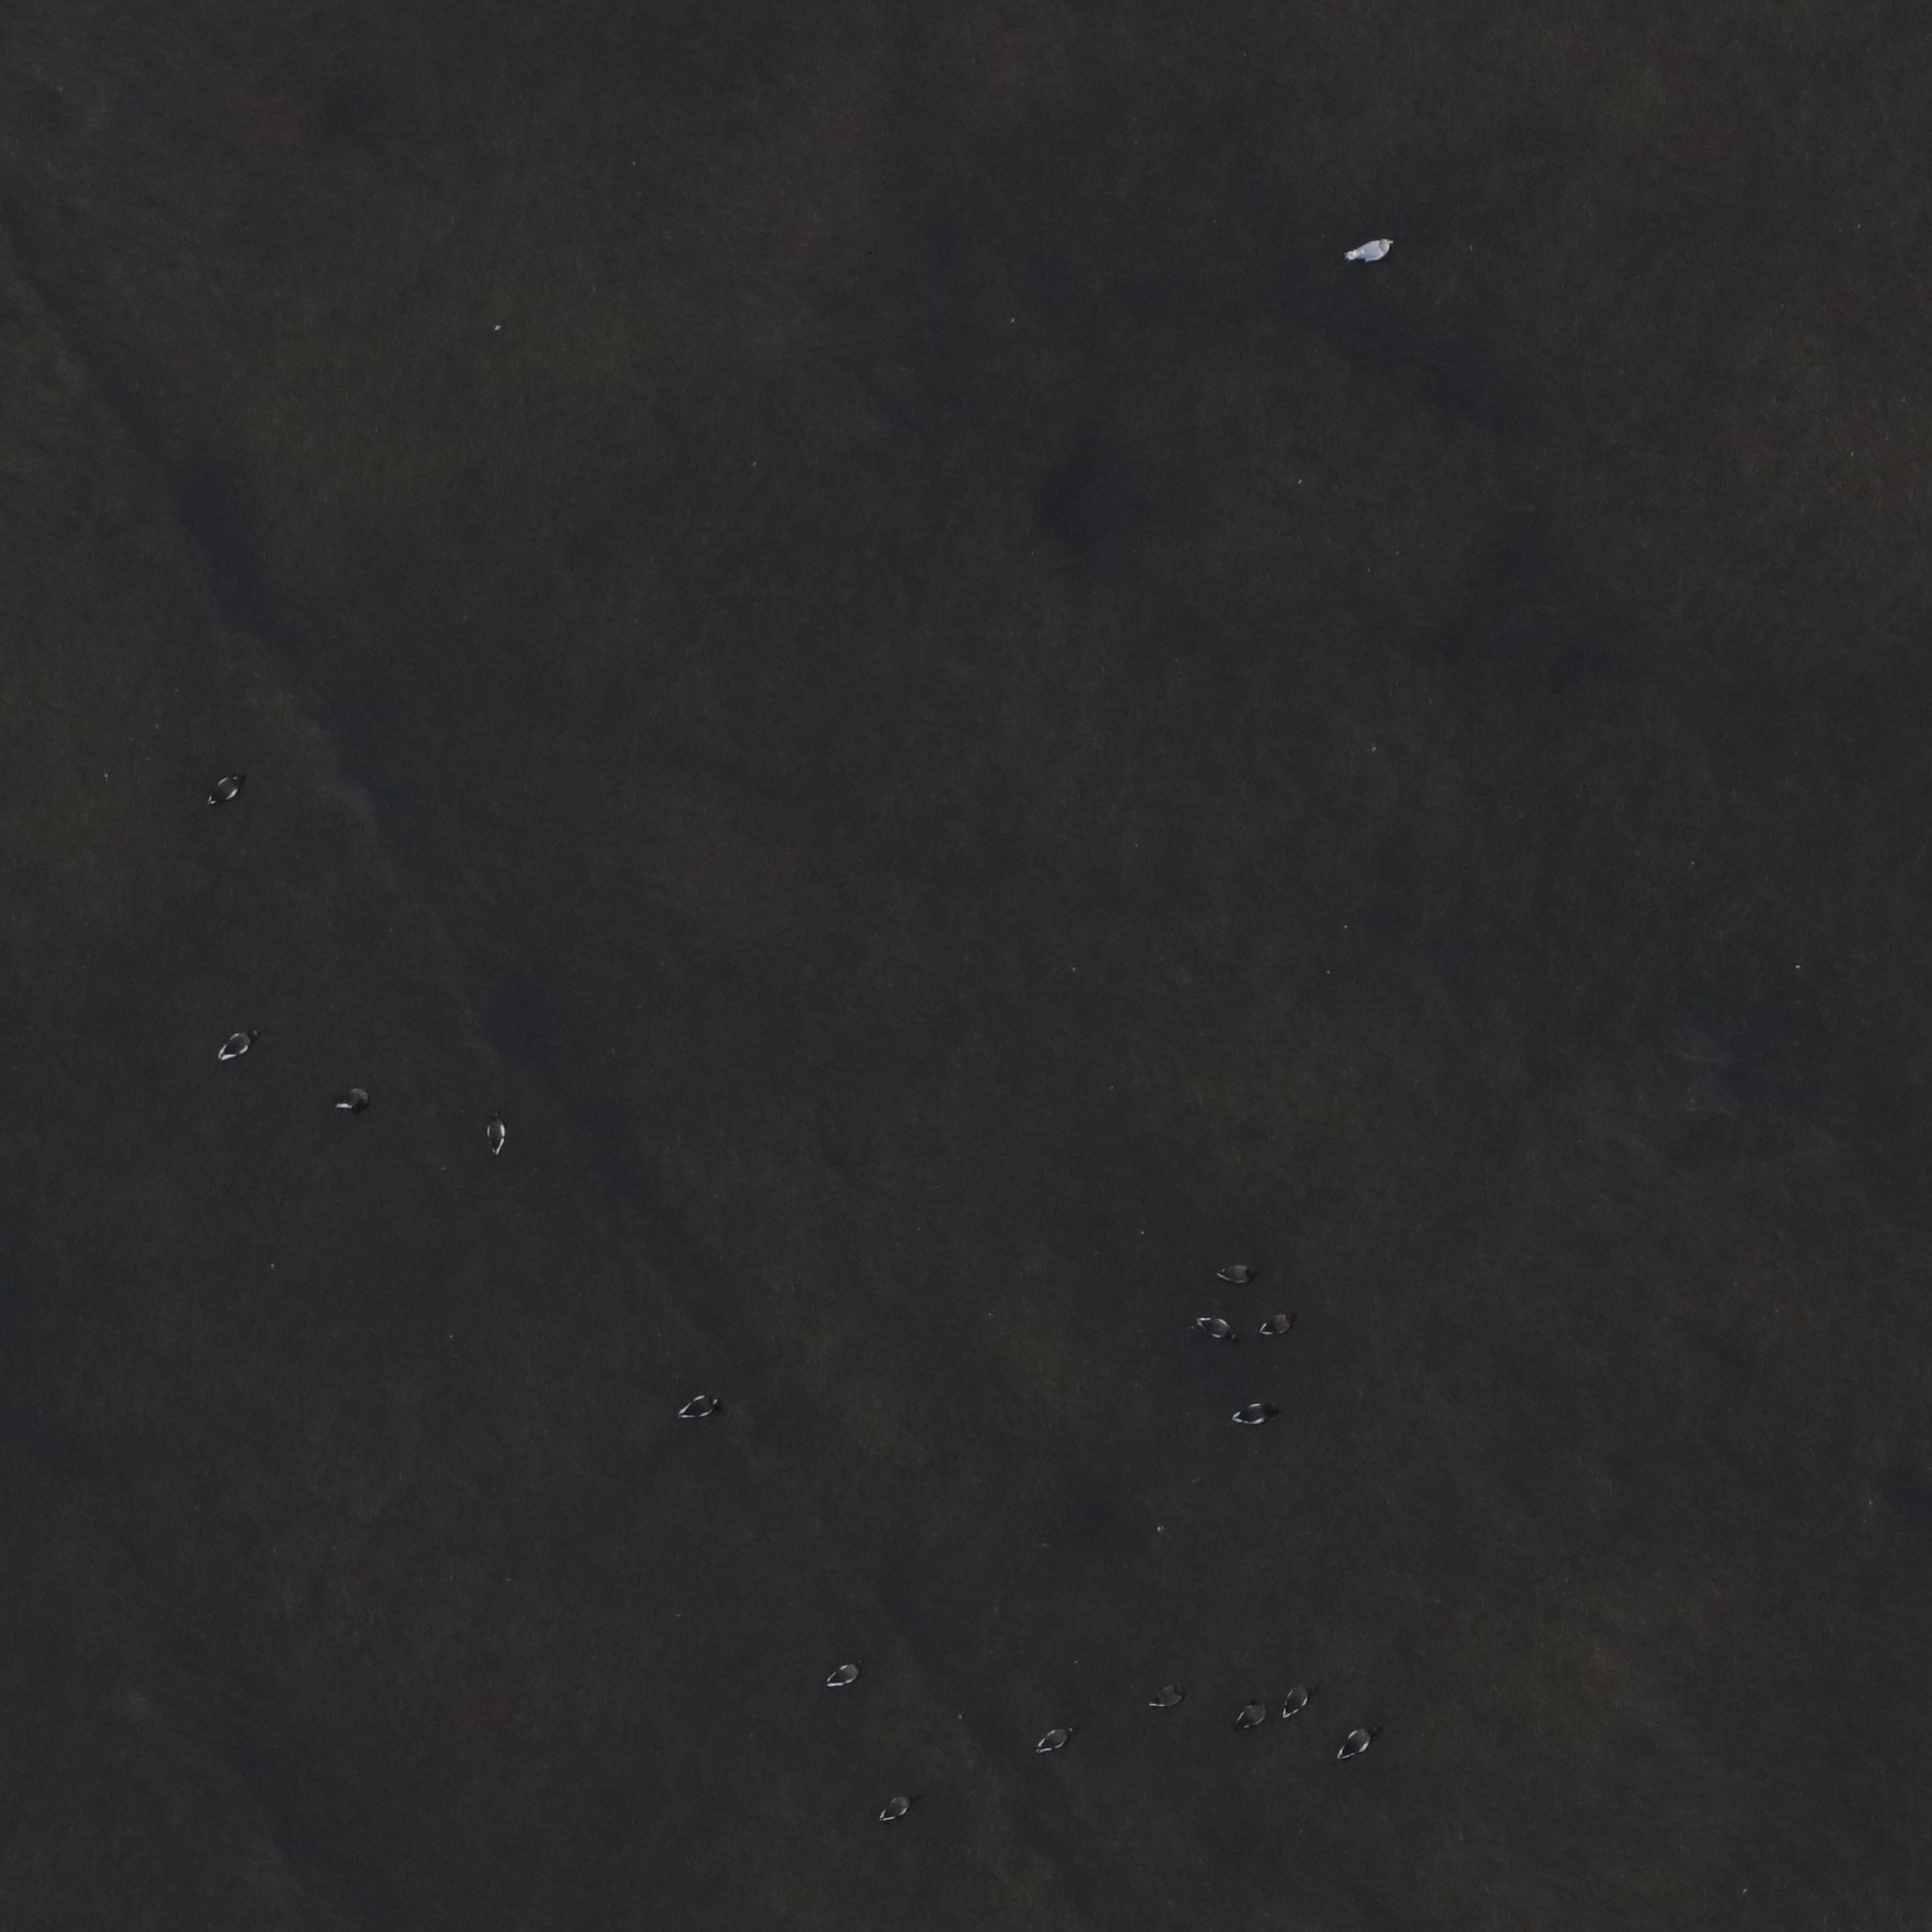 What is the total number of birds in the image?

17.